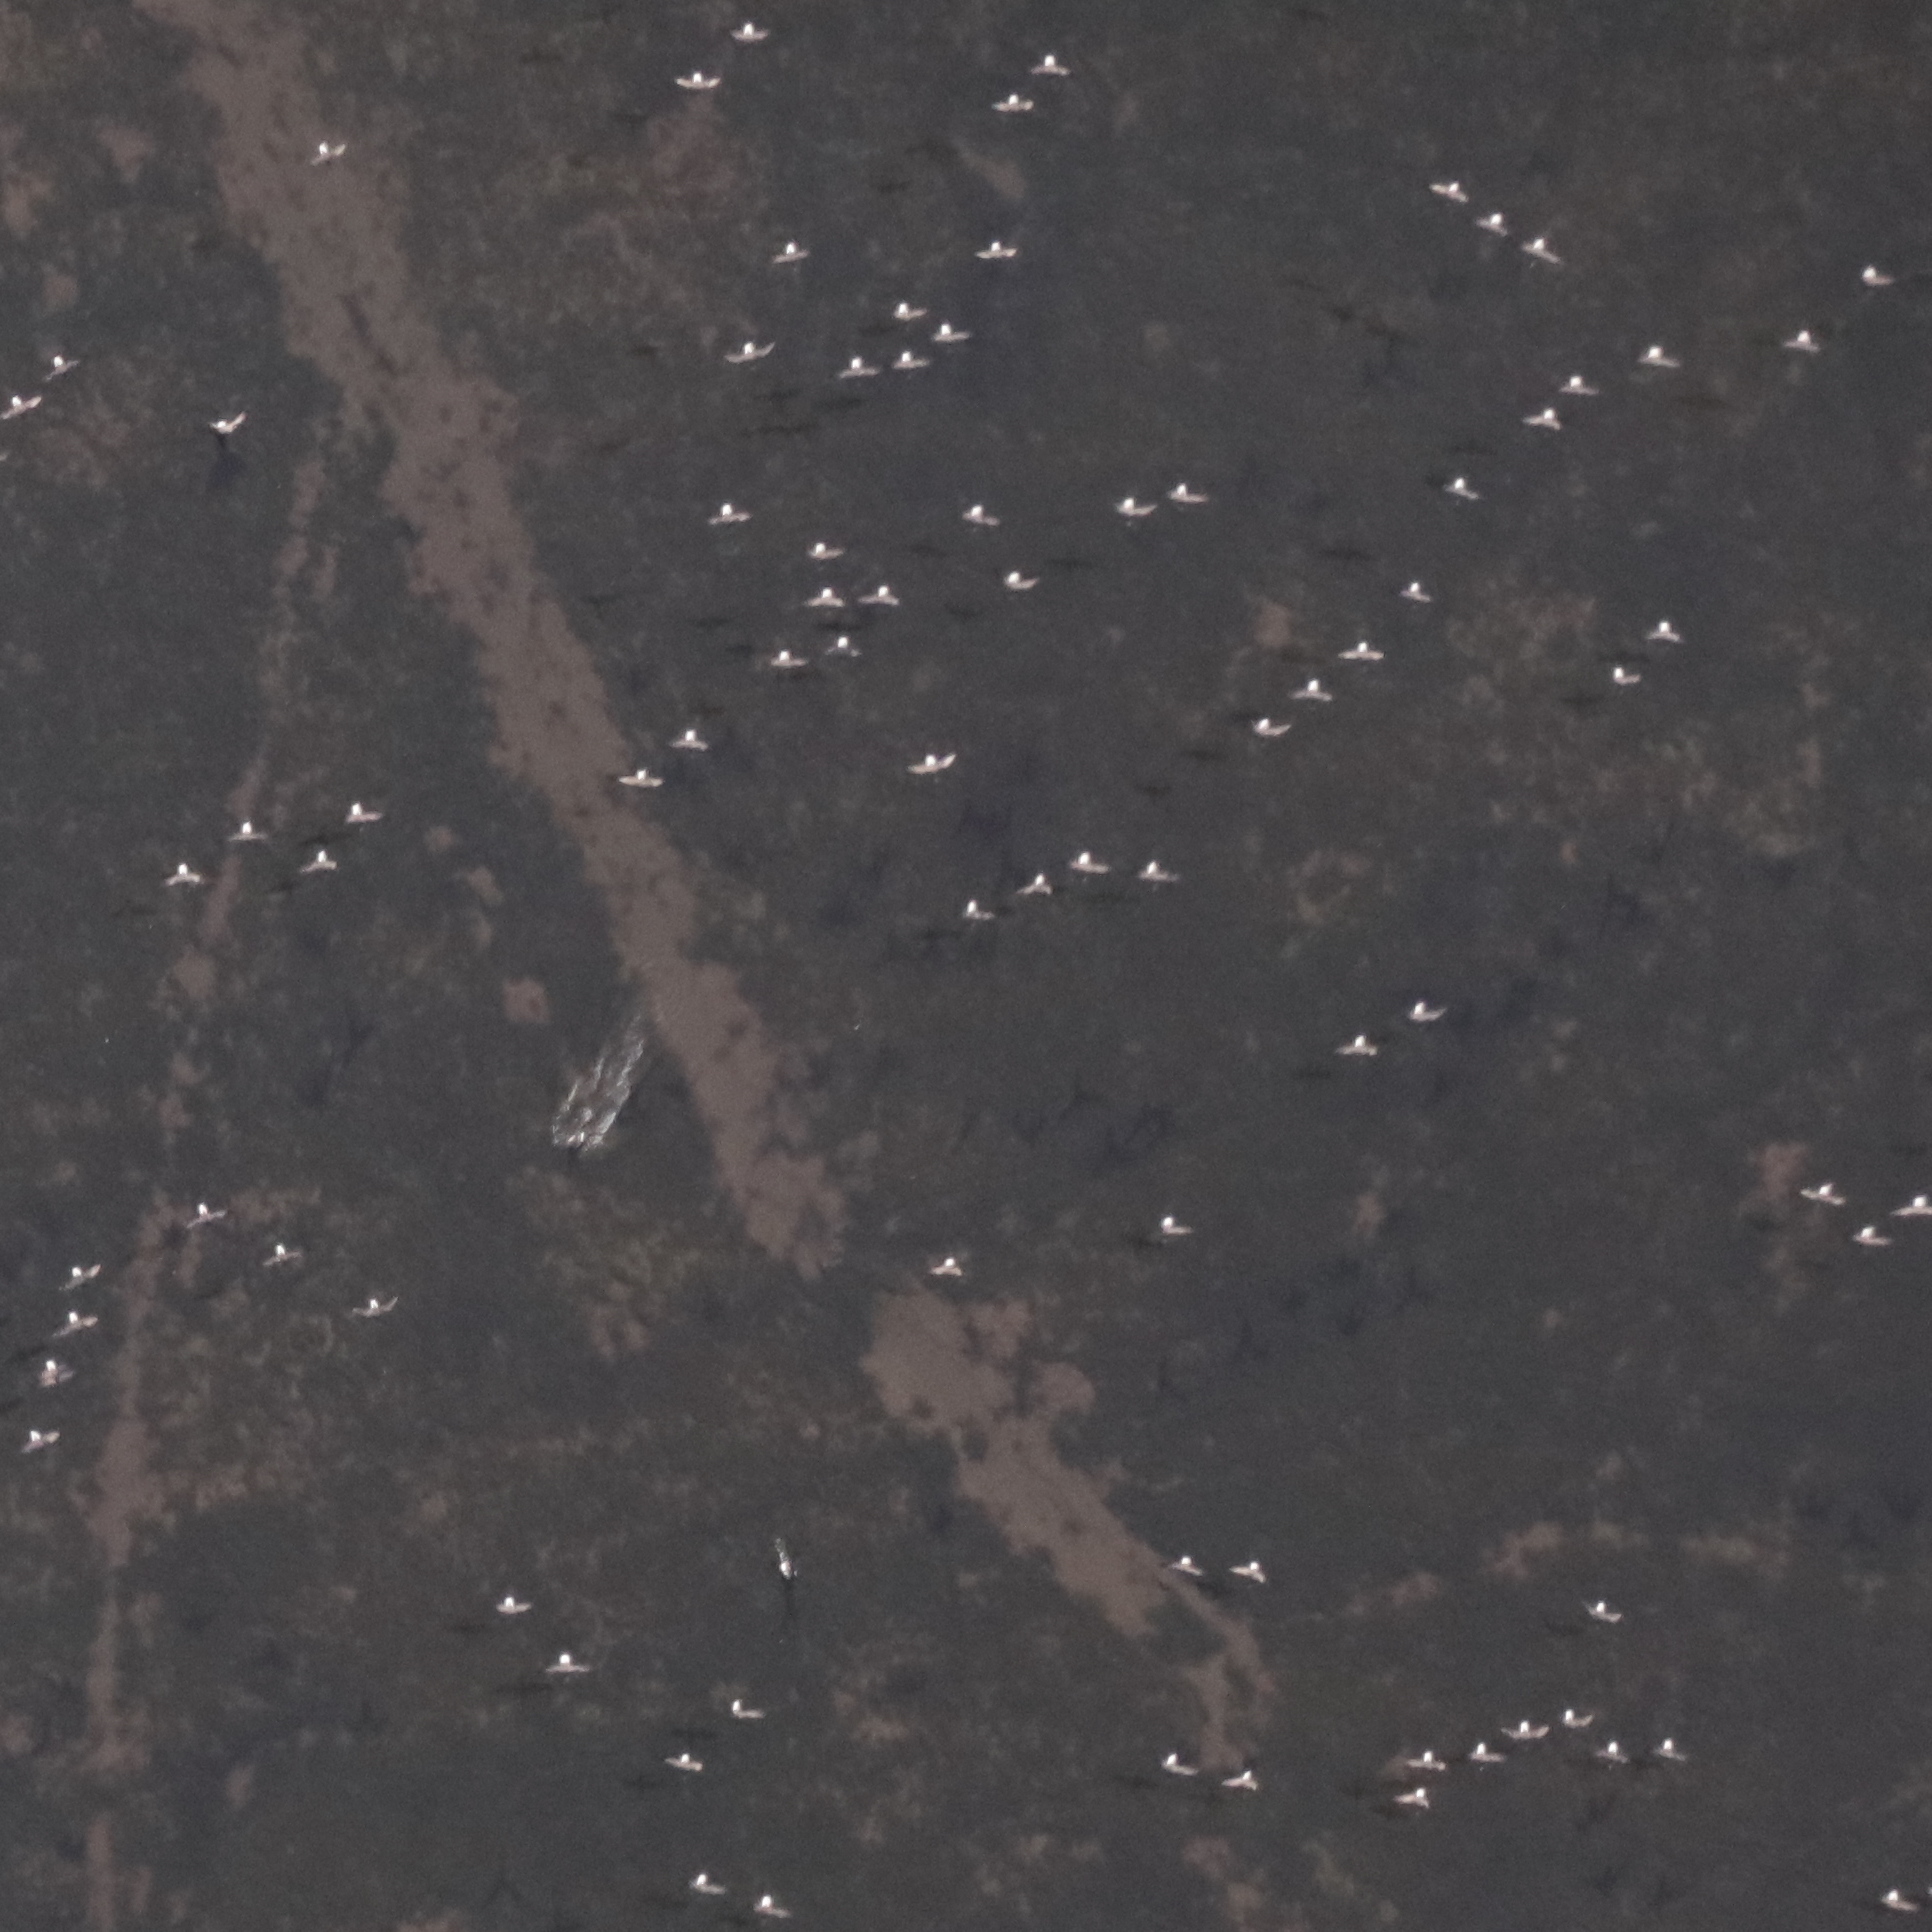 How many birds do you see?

87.